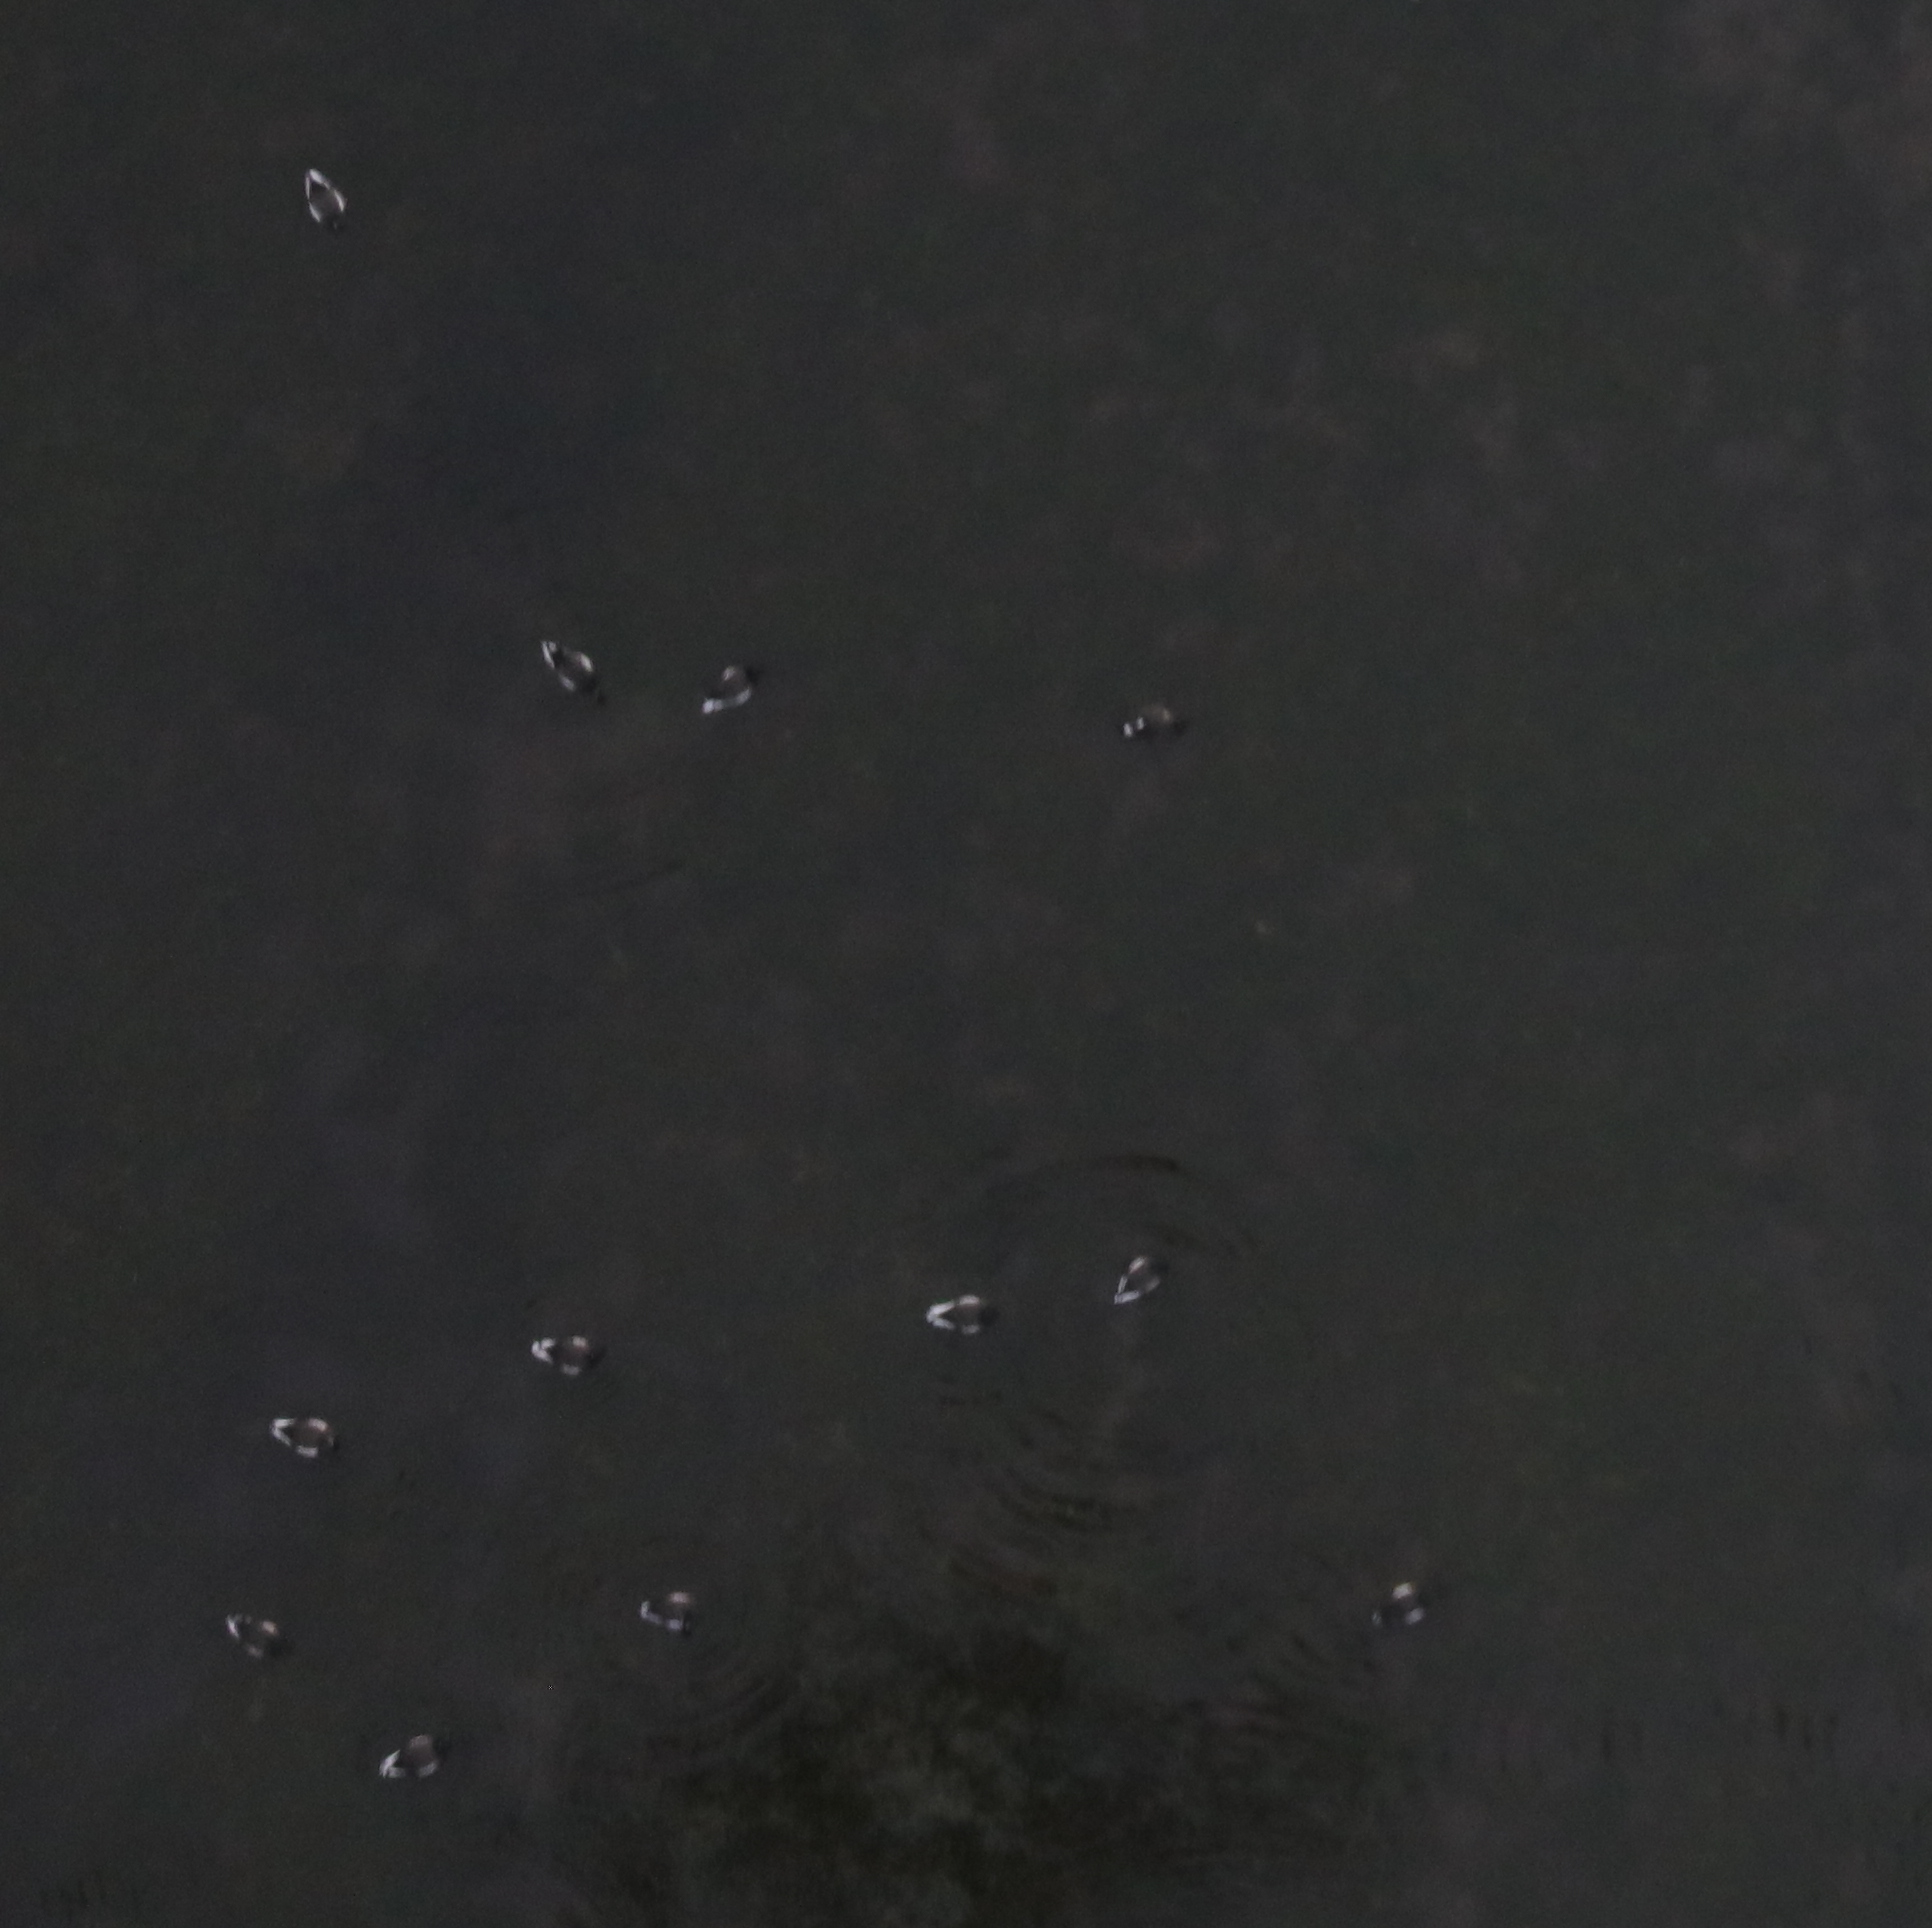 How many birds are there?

12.